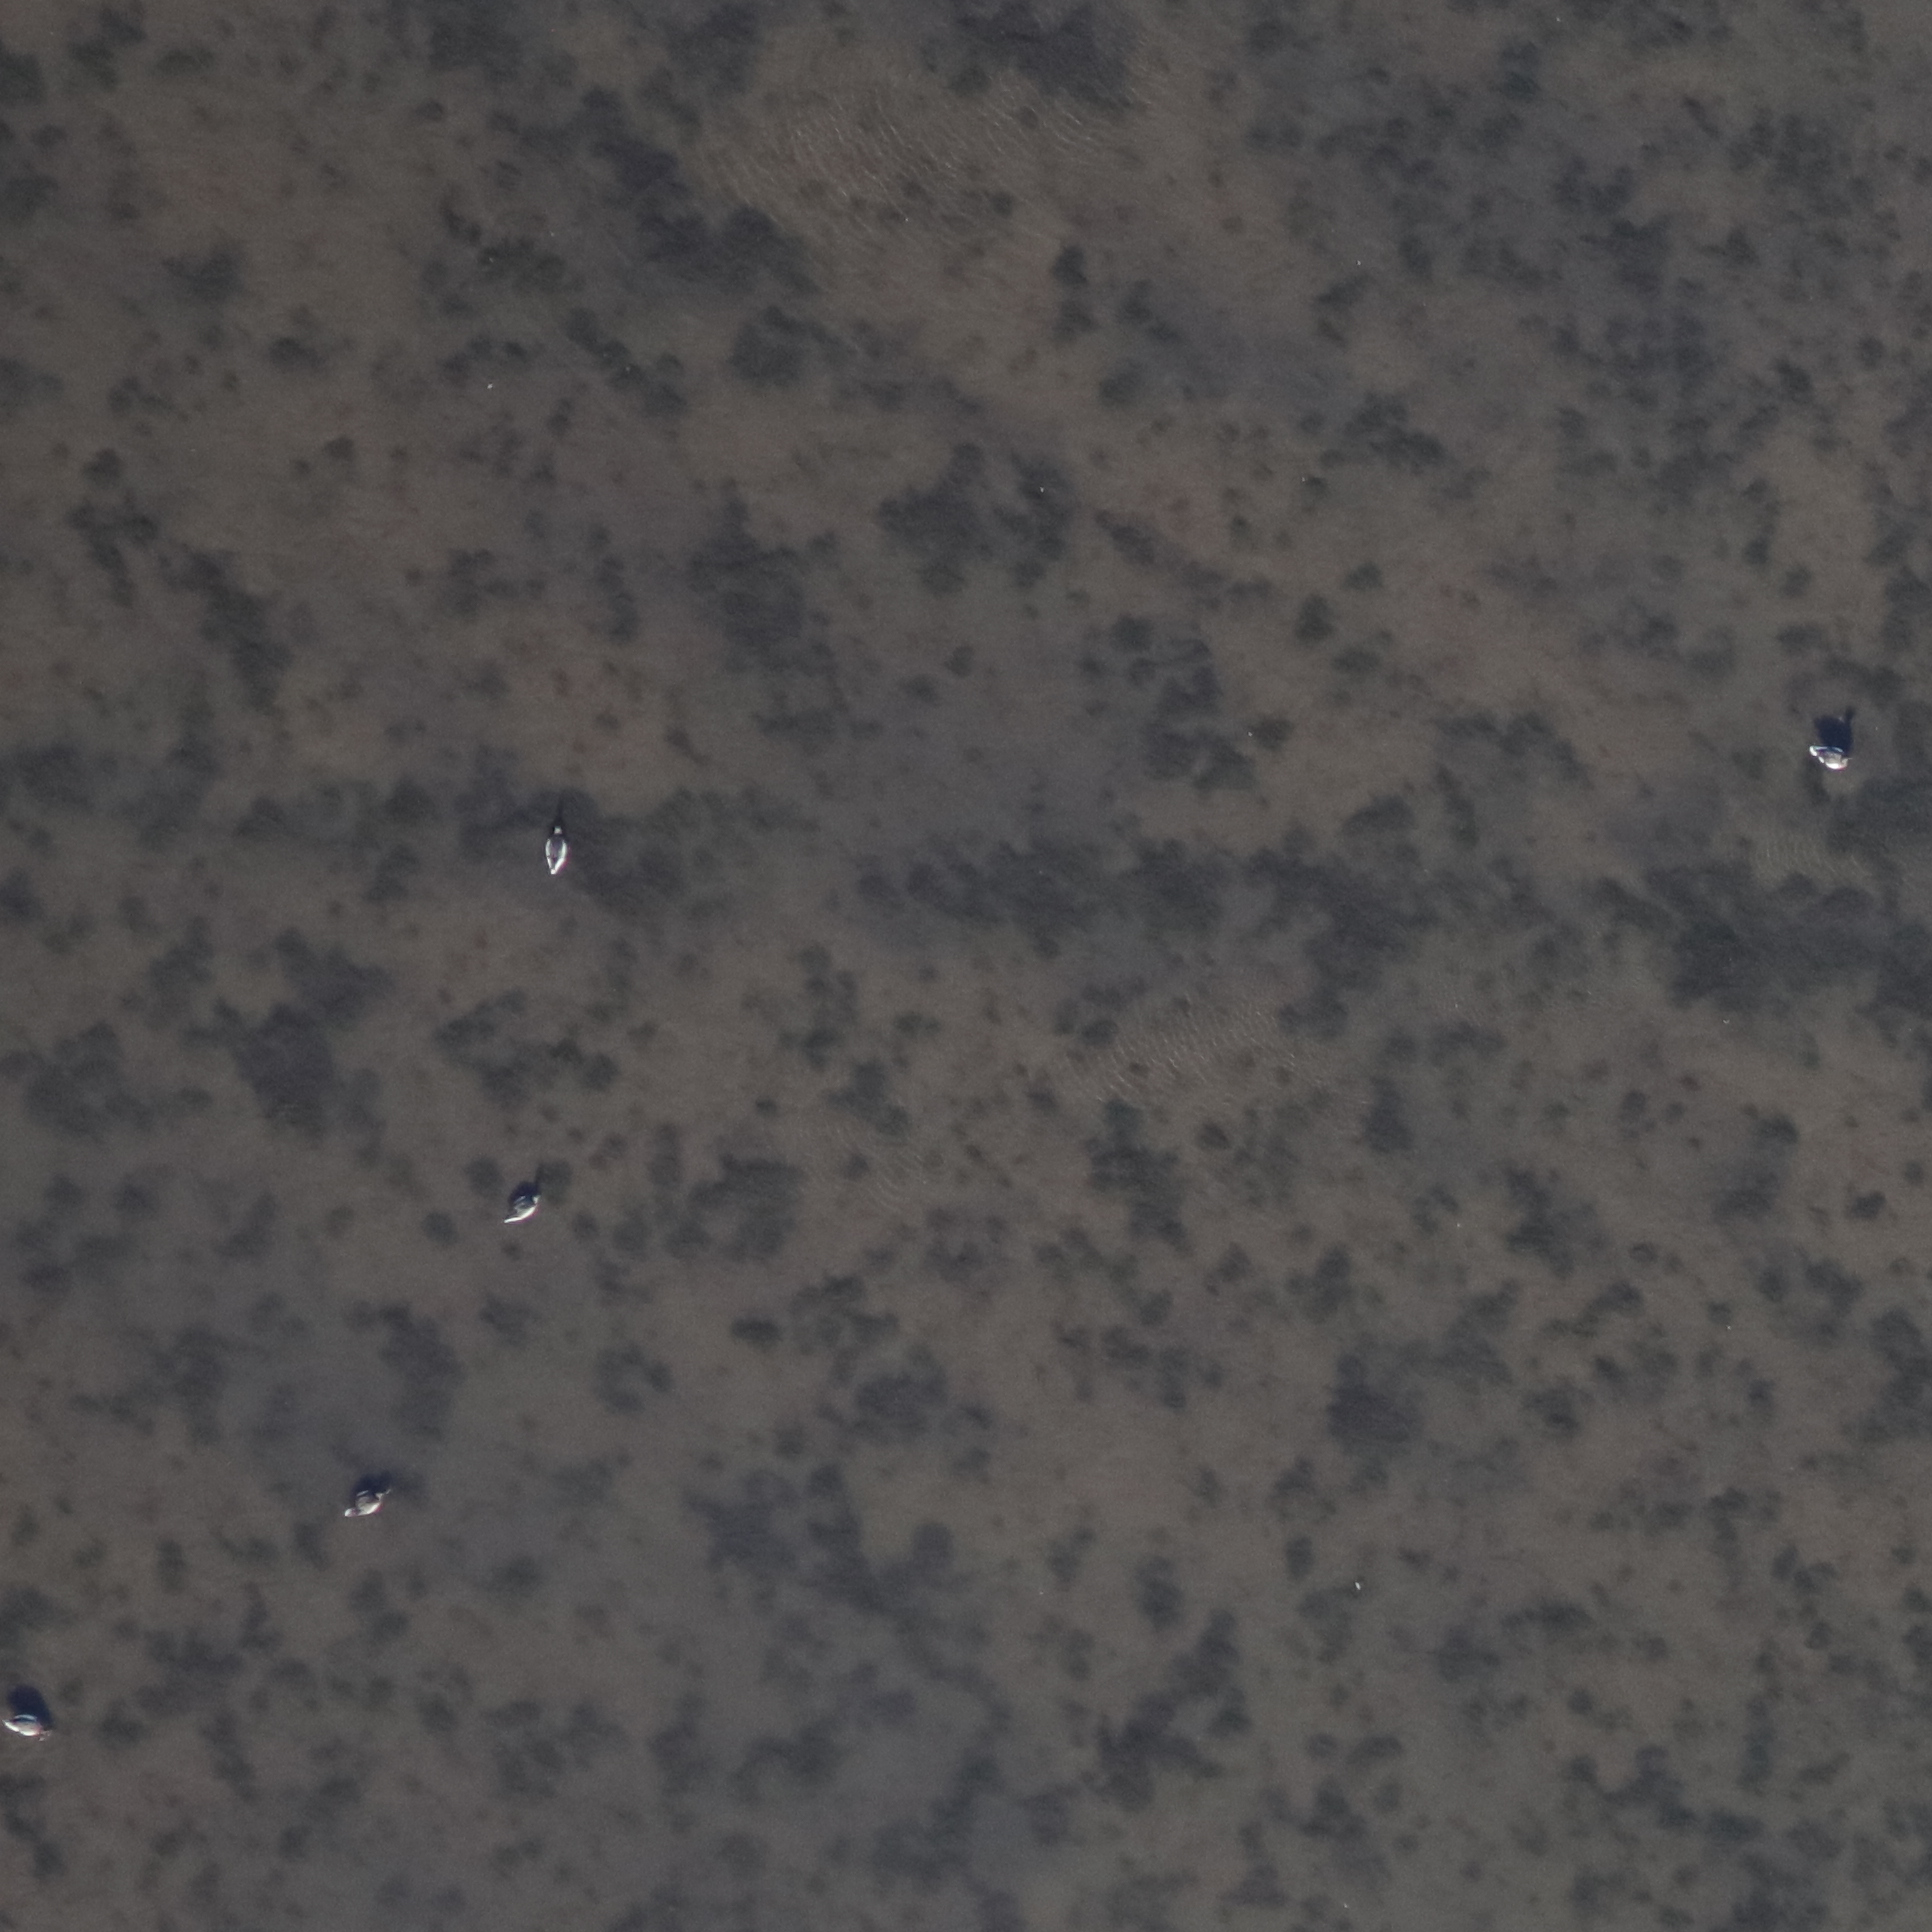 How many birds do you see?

5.